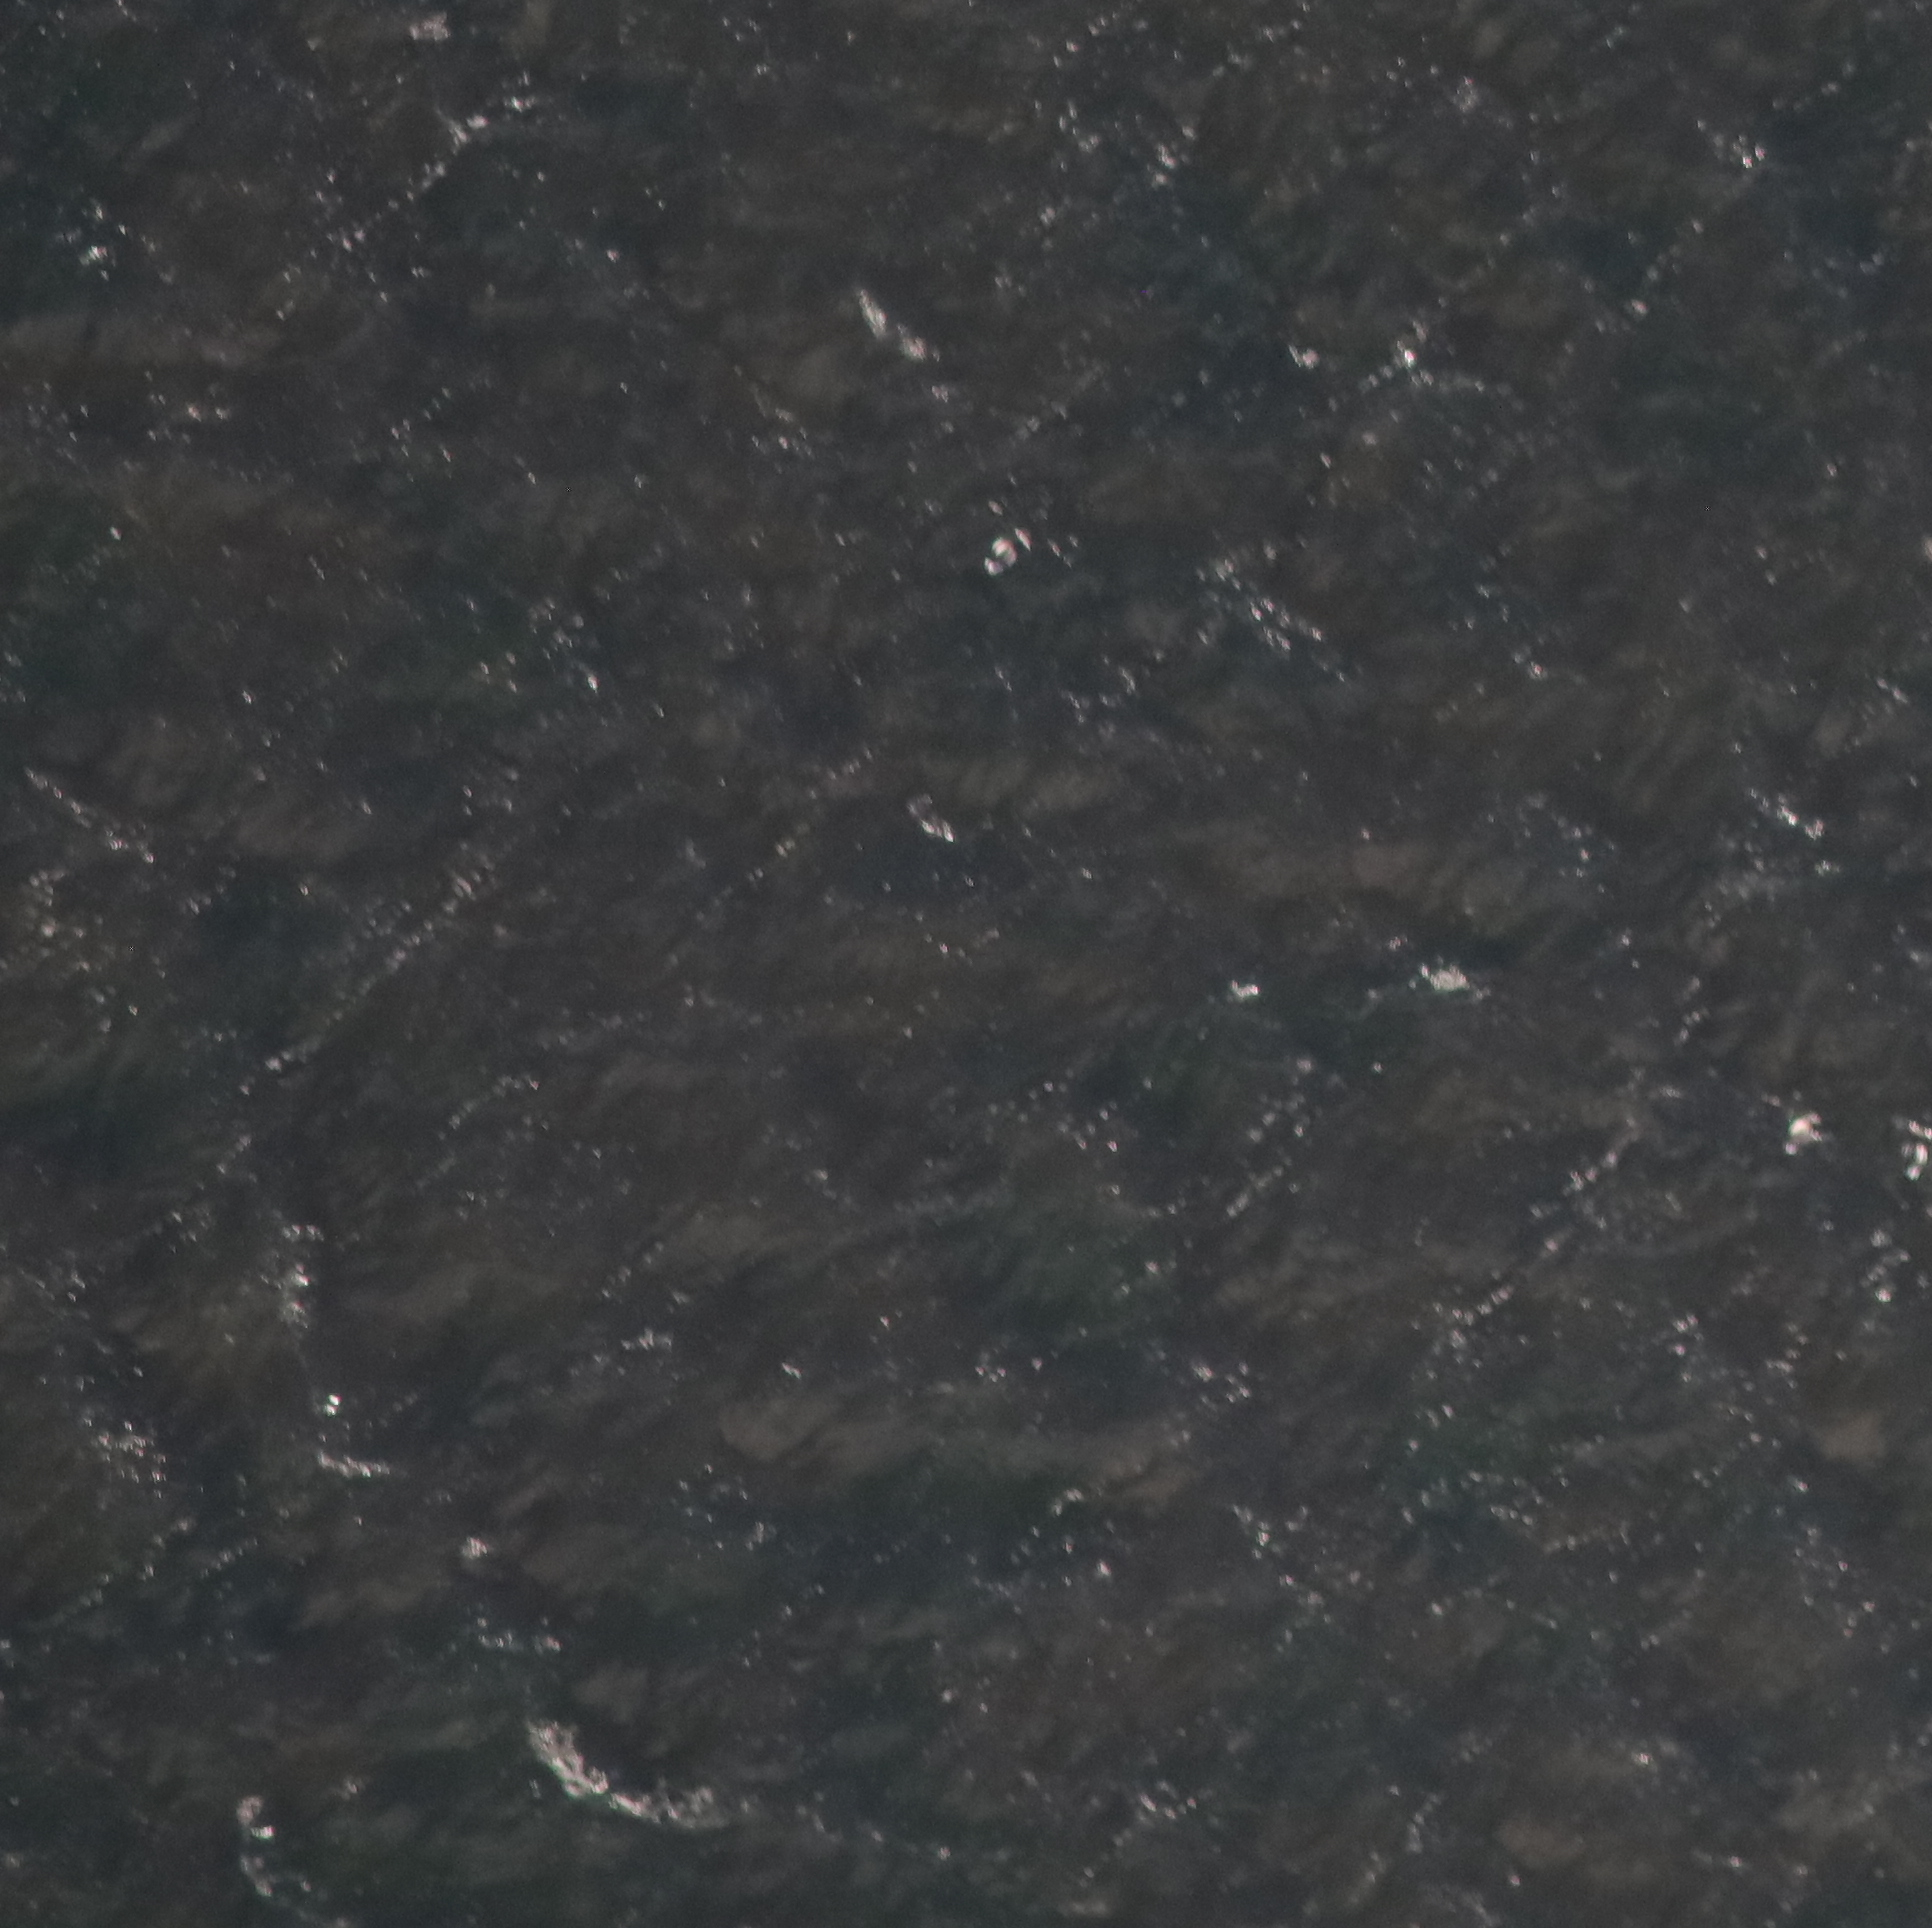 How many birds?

4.